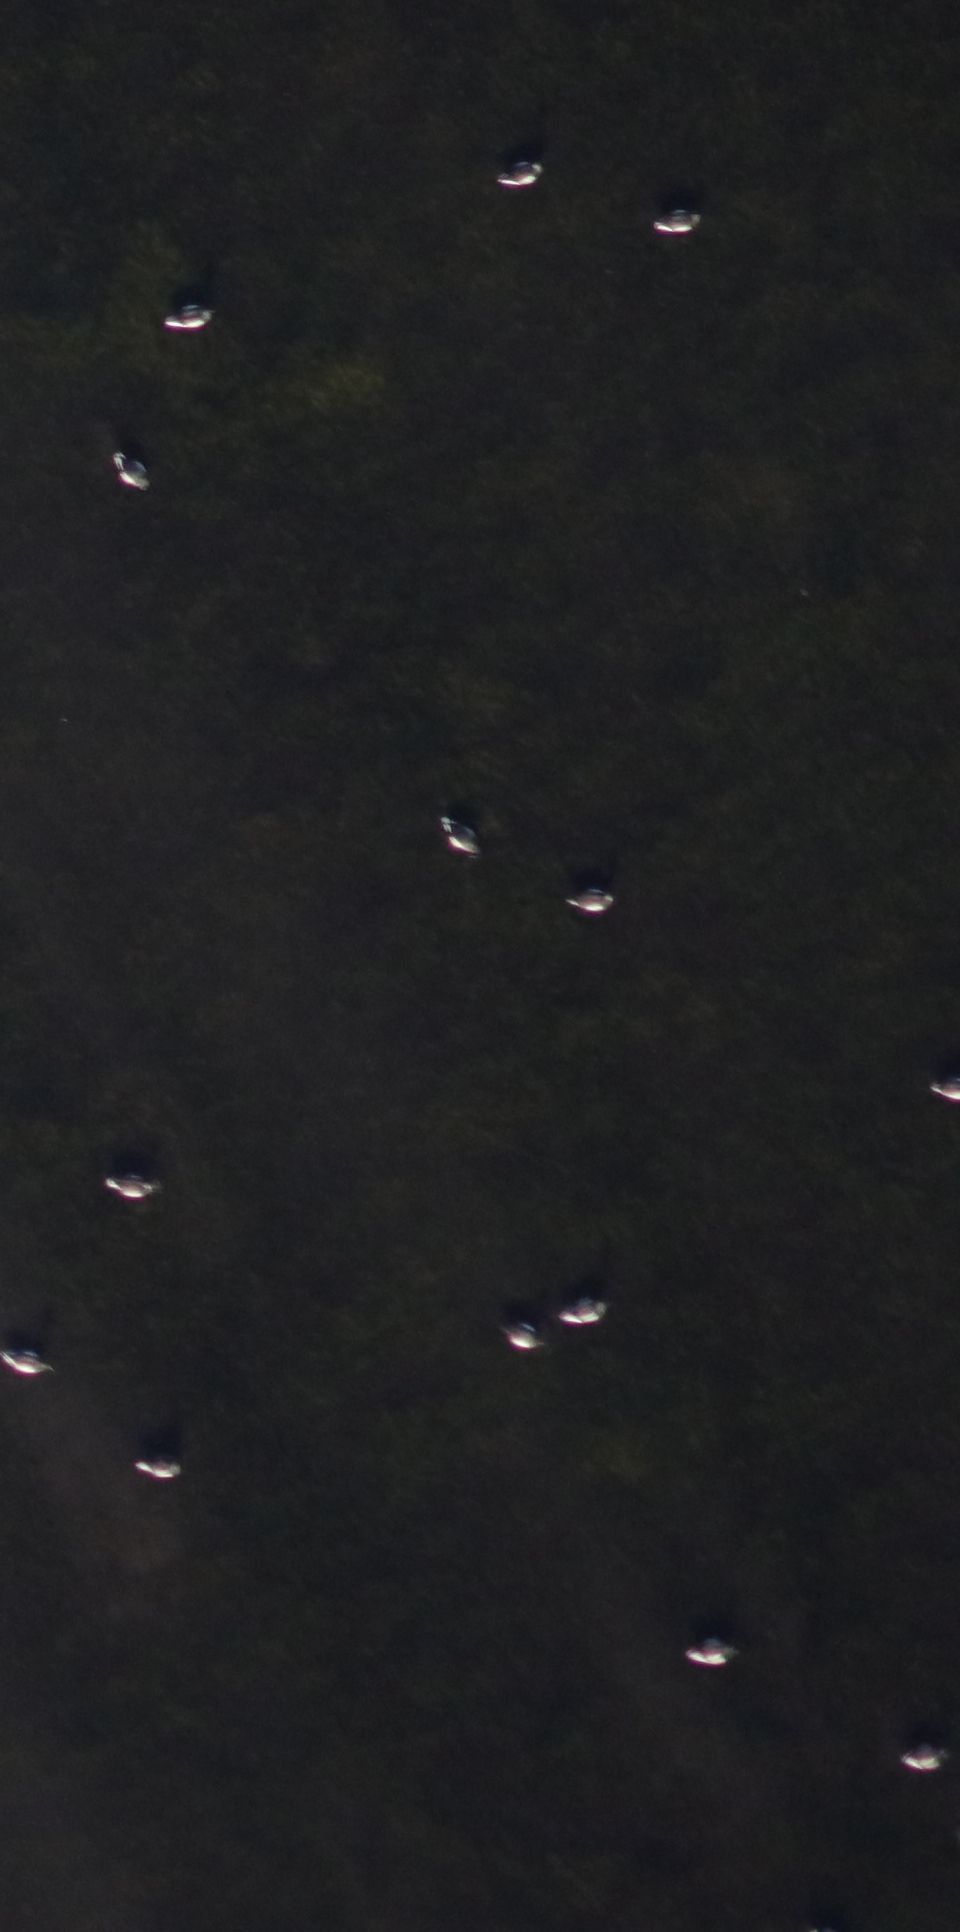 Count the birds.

13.